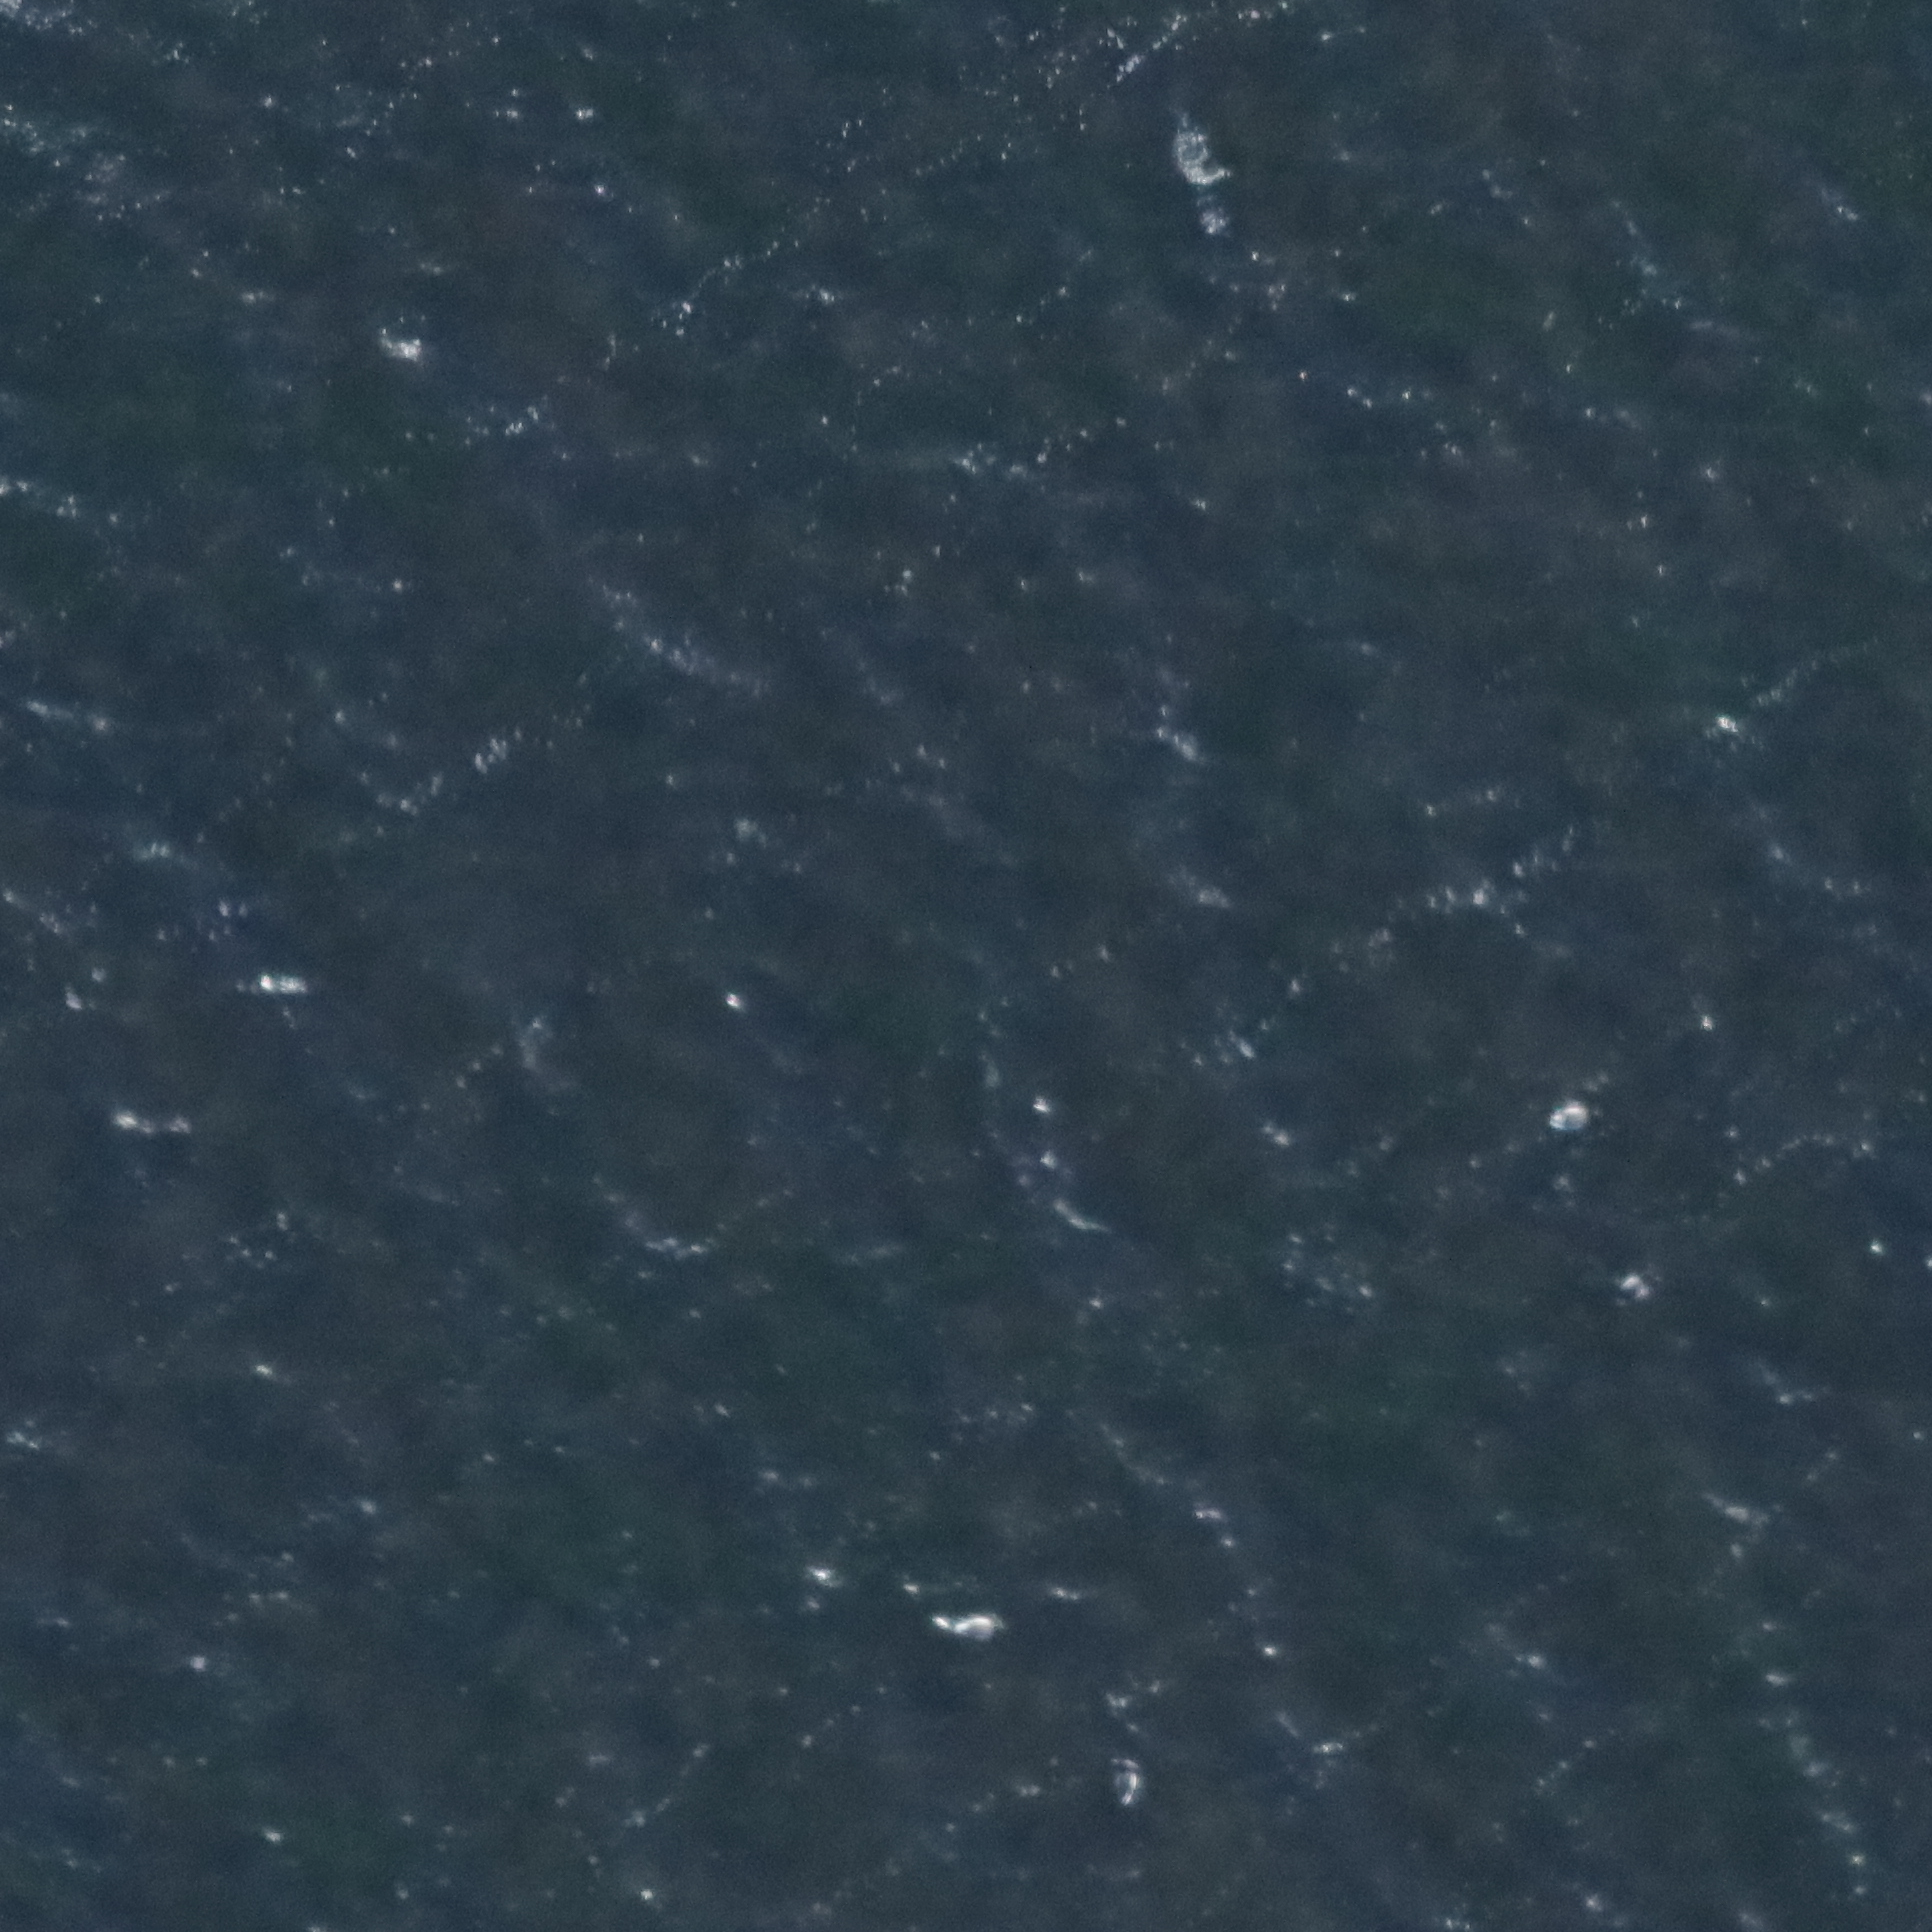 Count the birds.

4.